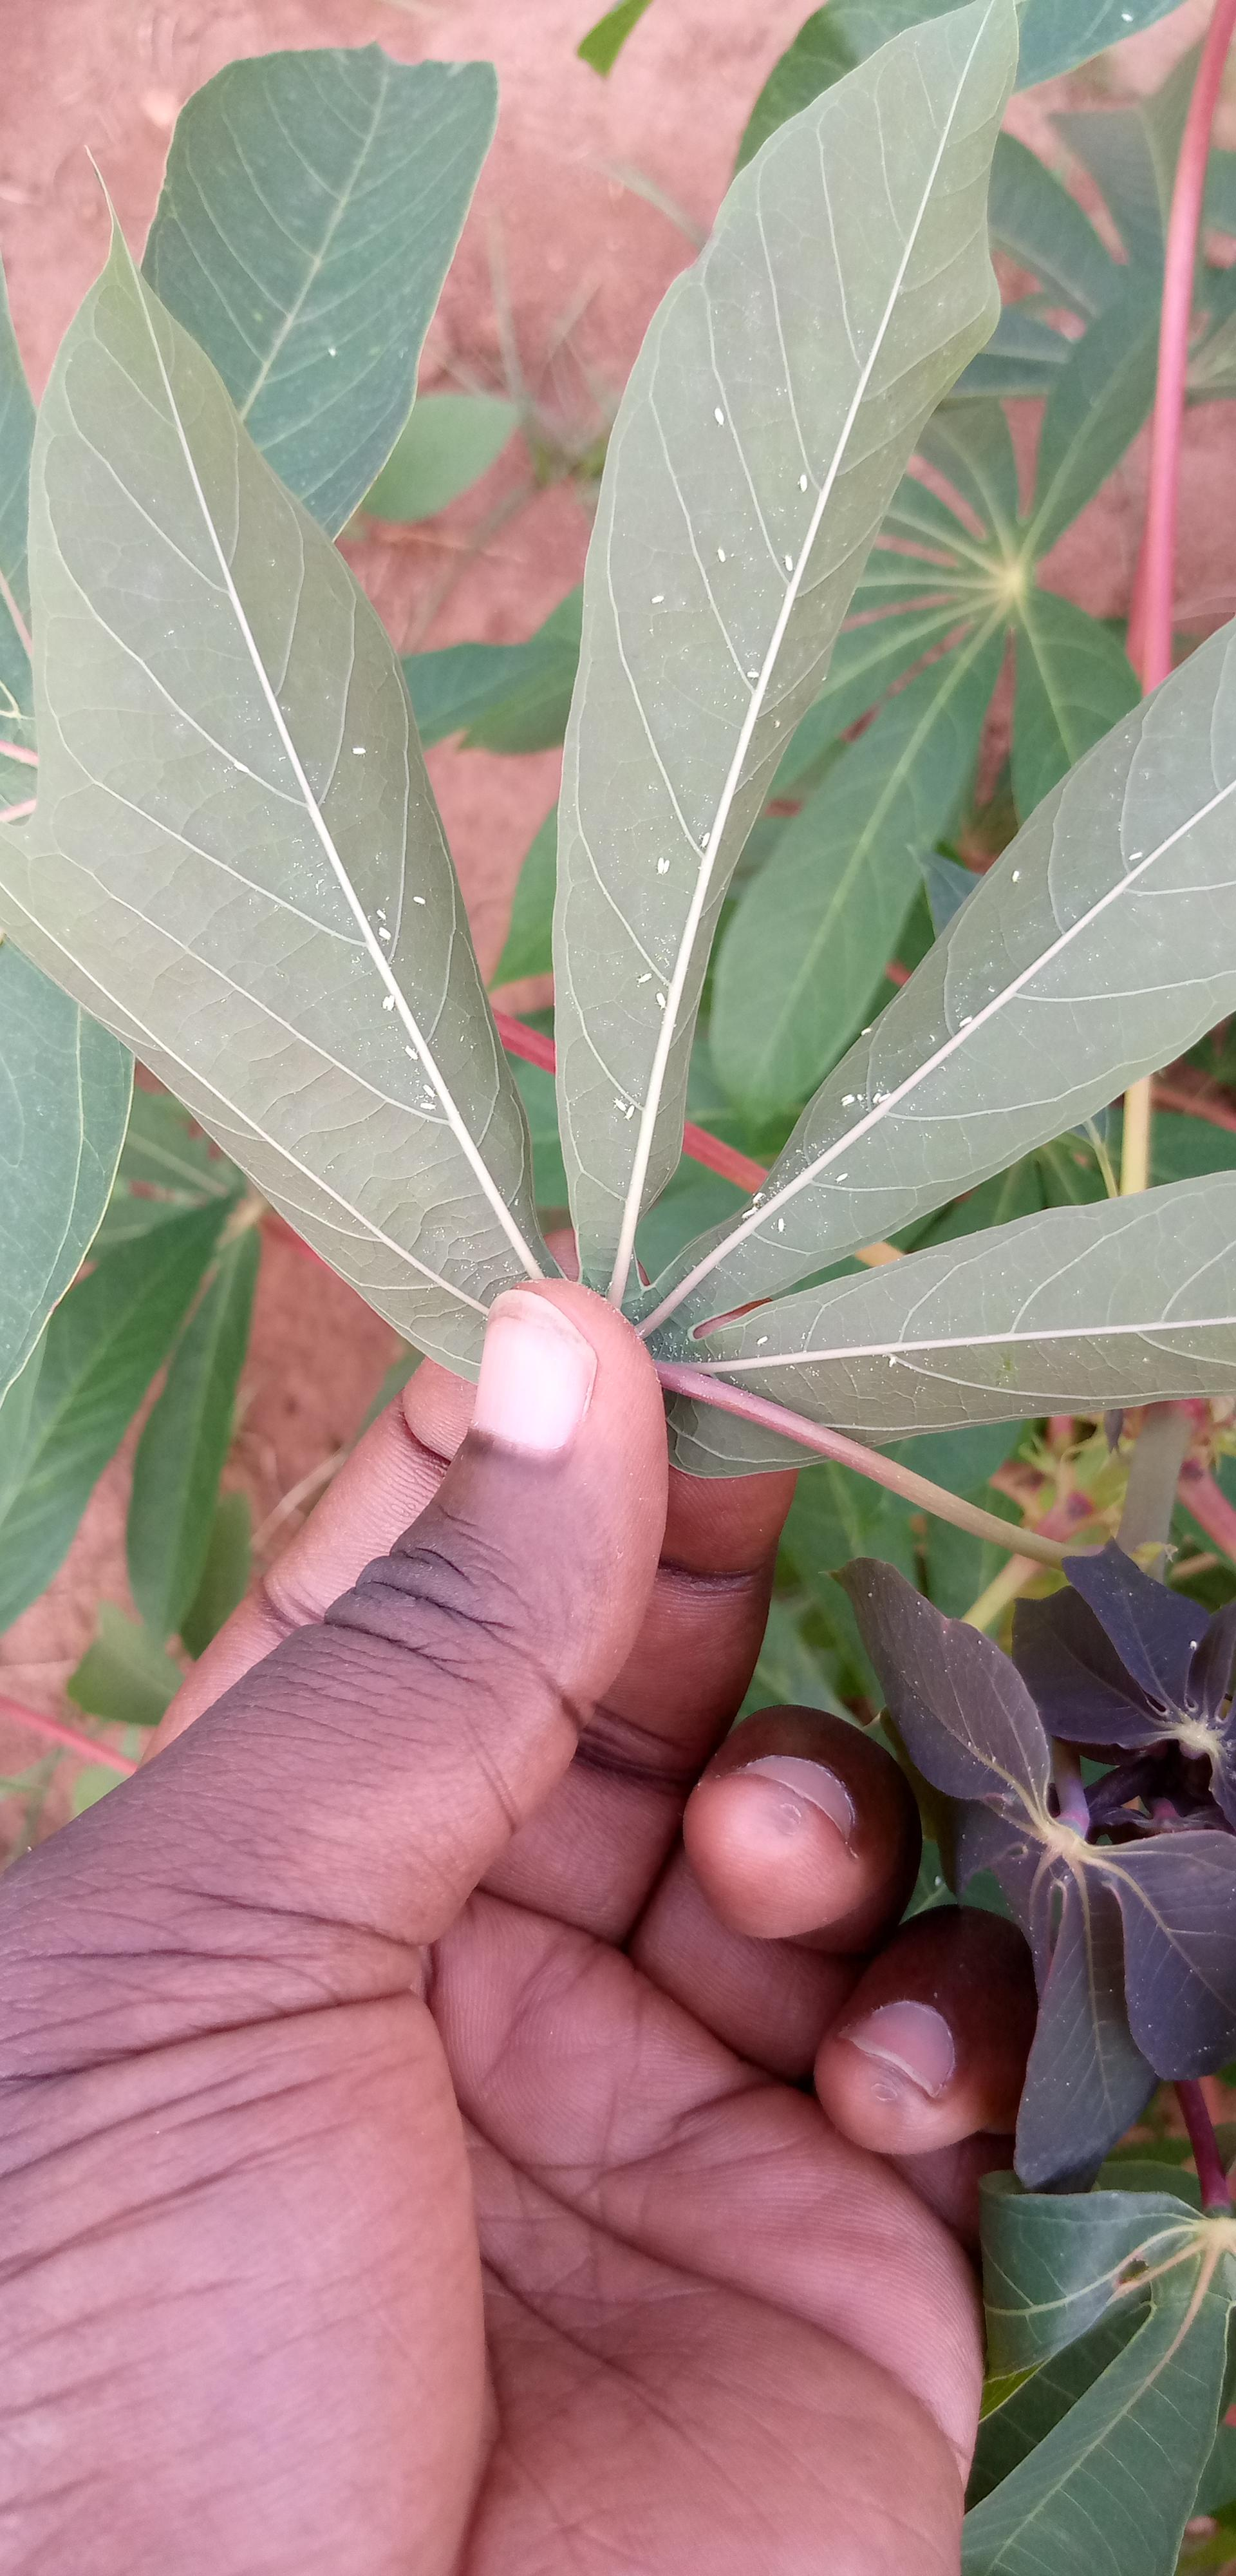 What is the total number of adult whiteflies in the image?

41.